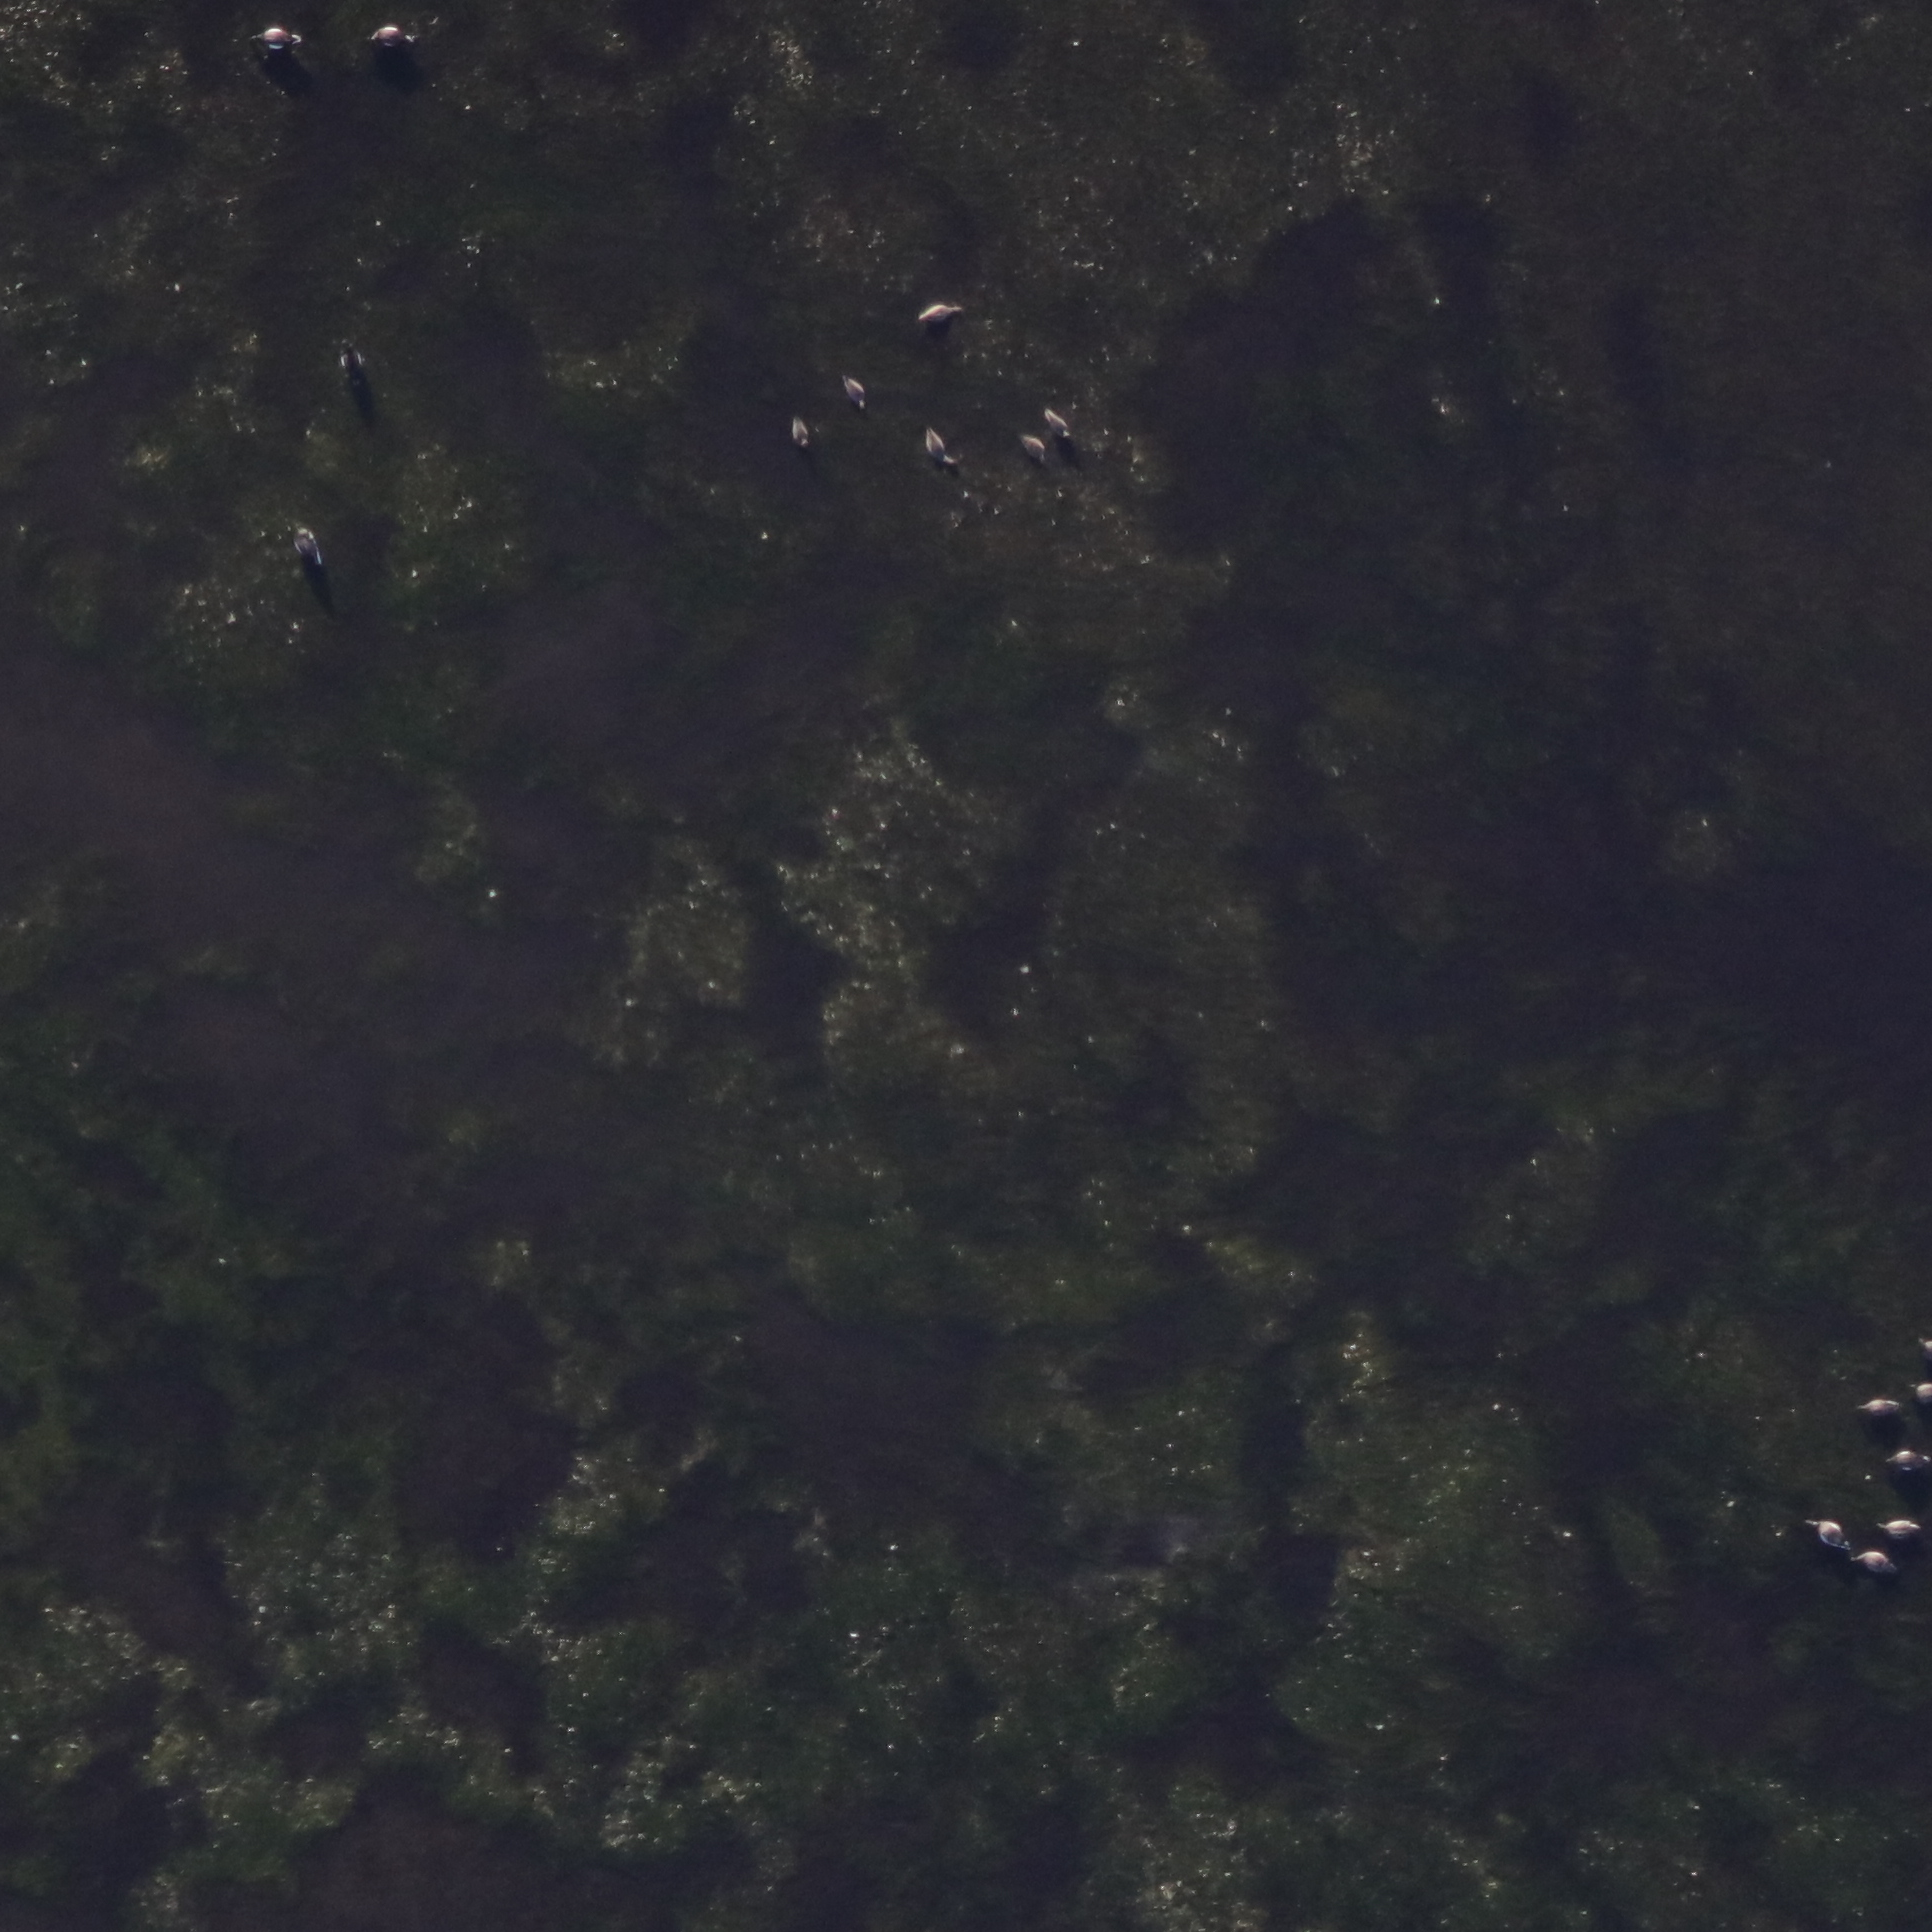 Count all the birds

16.